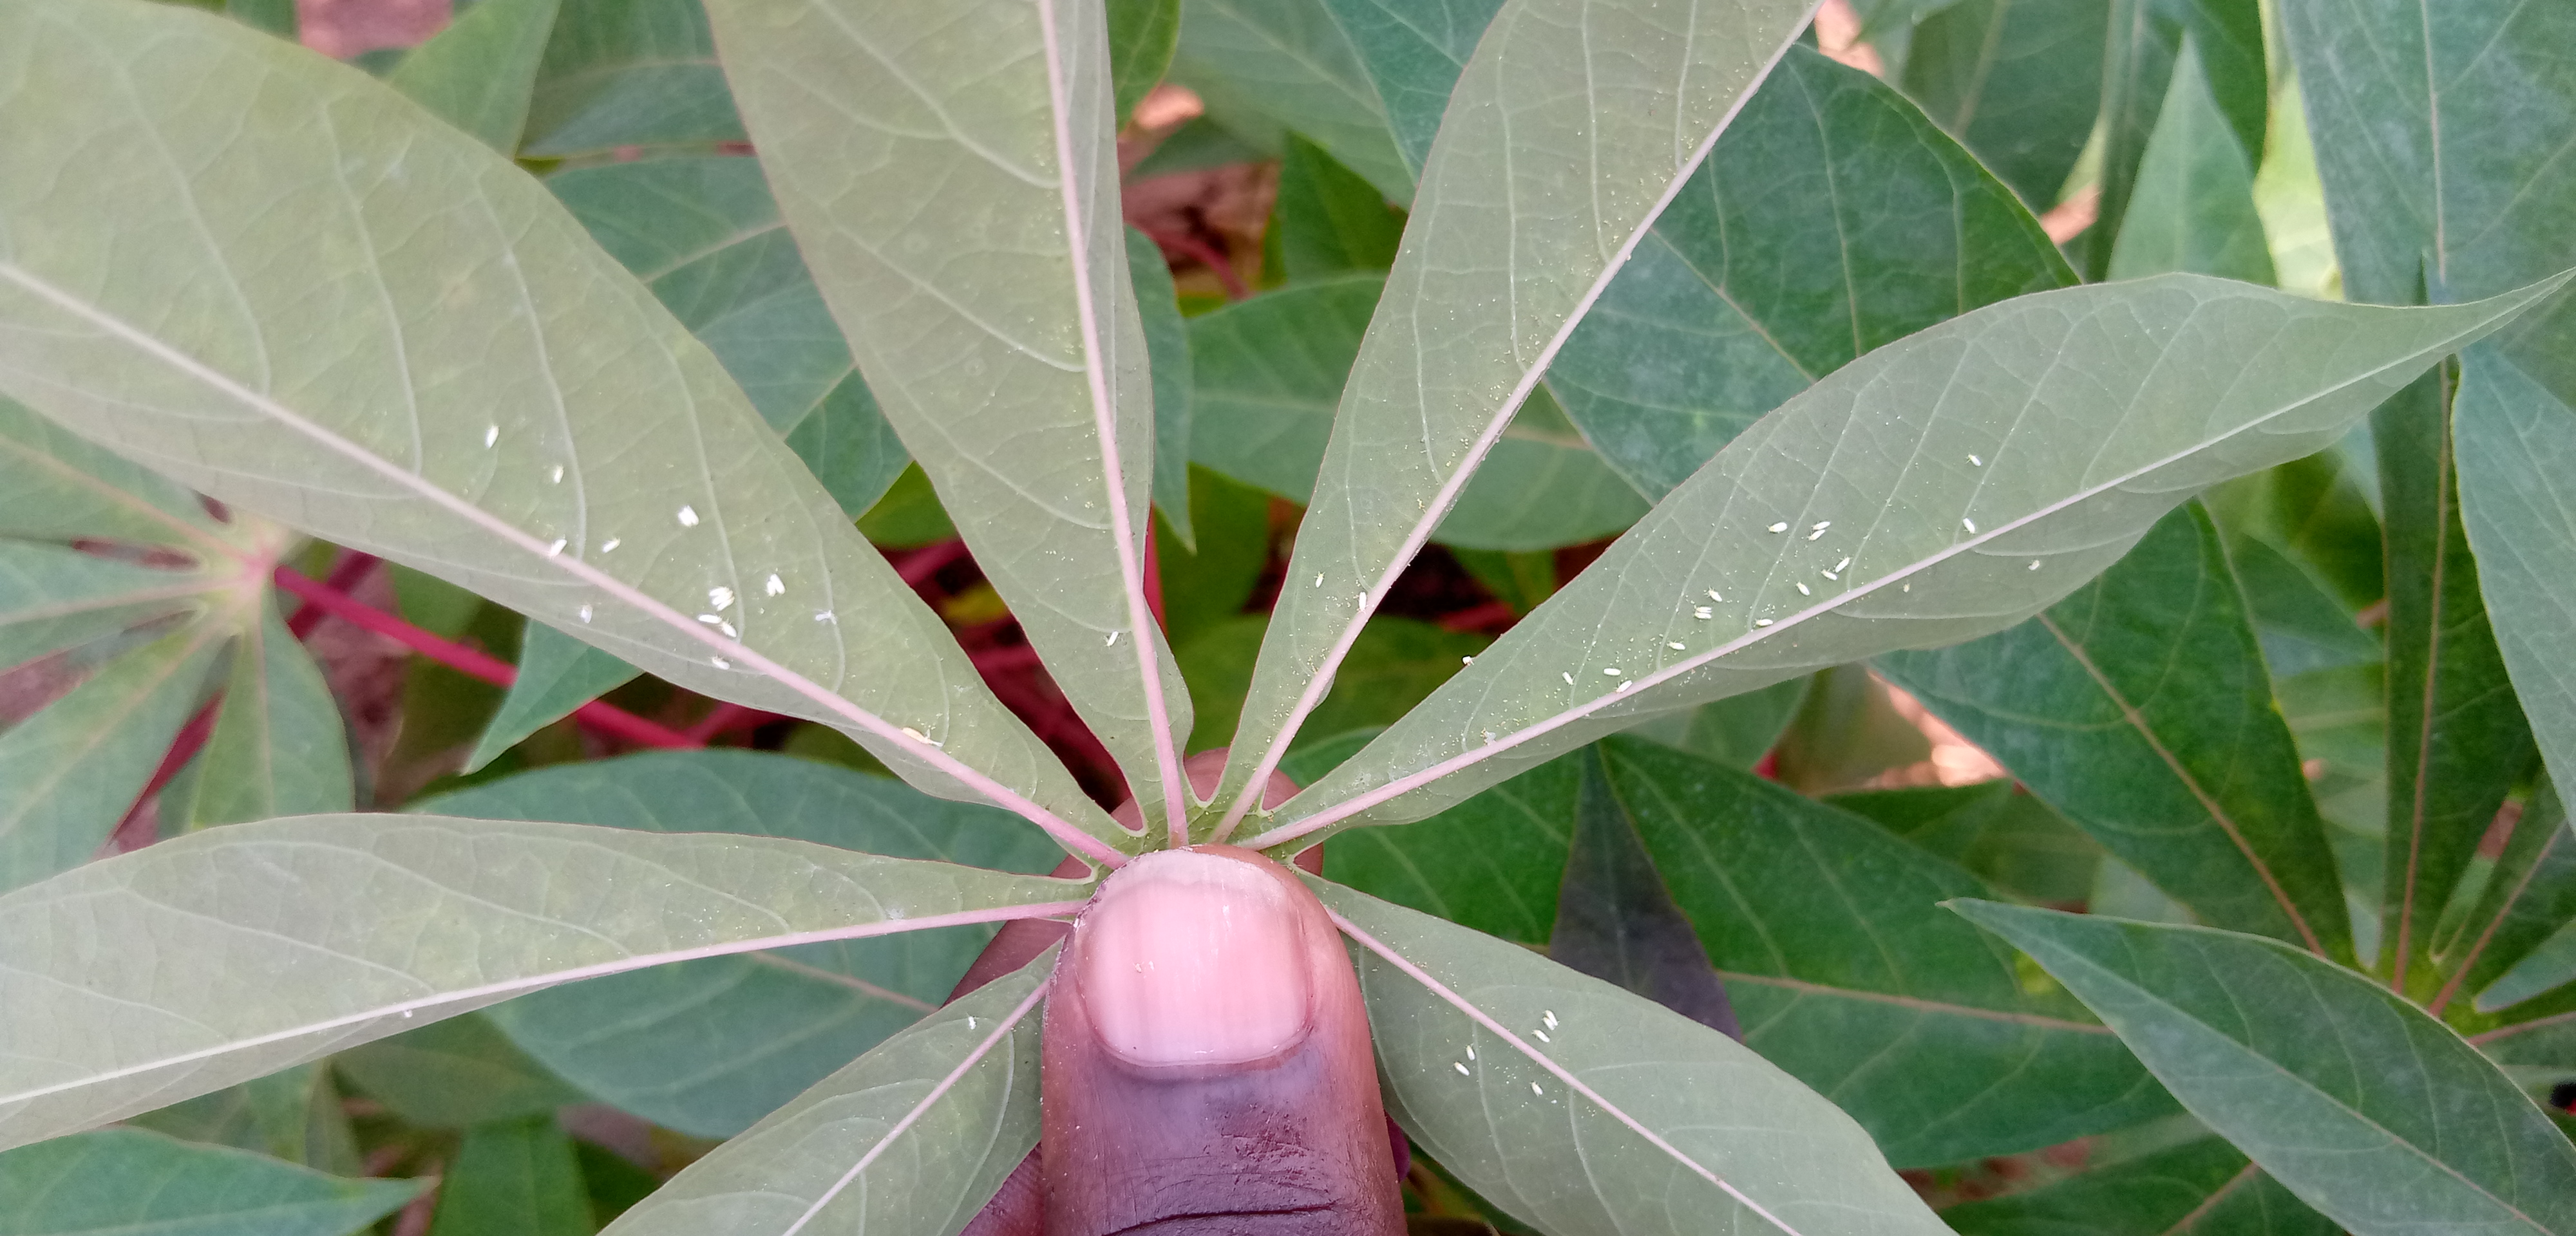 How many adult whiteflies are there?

36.